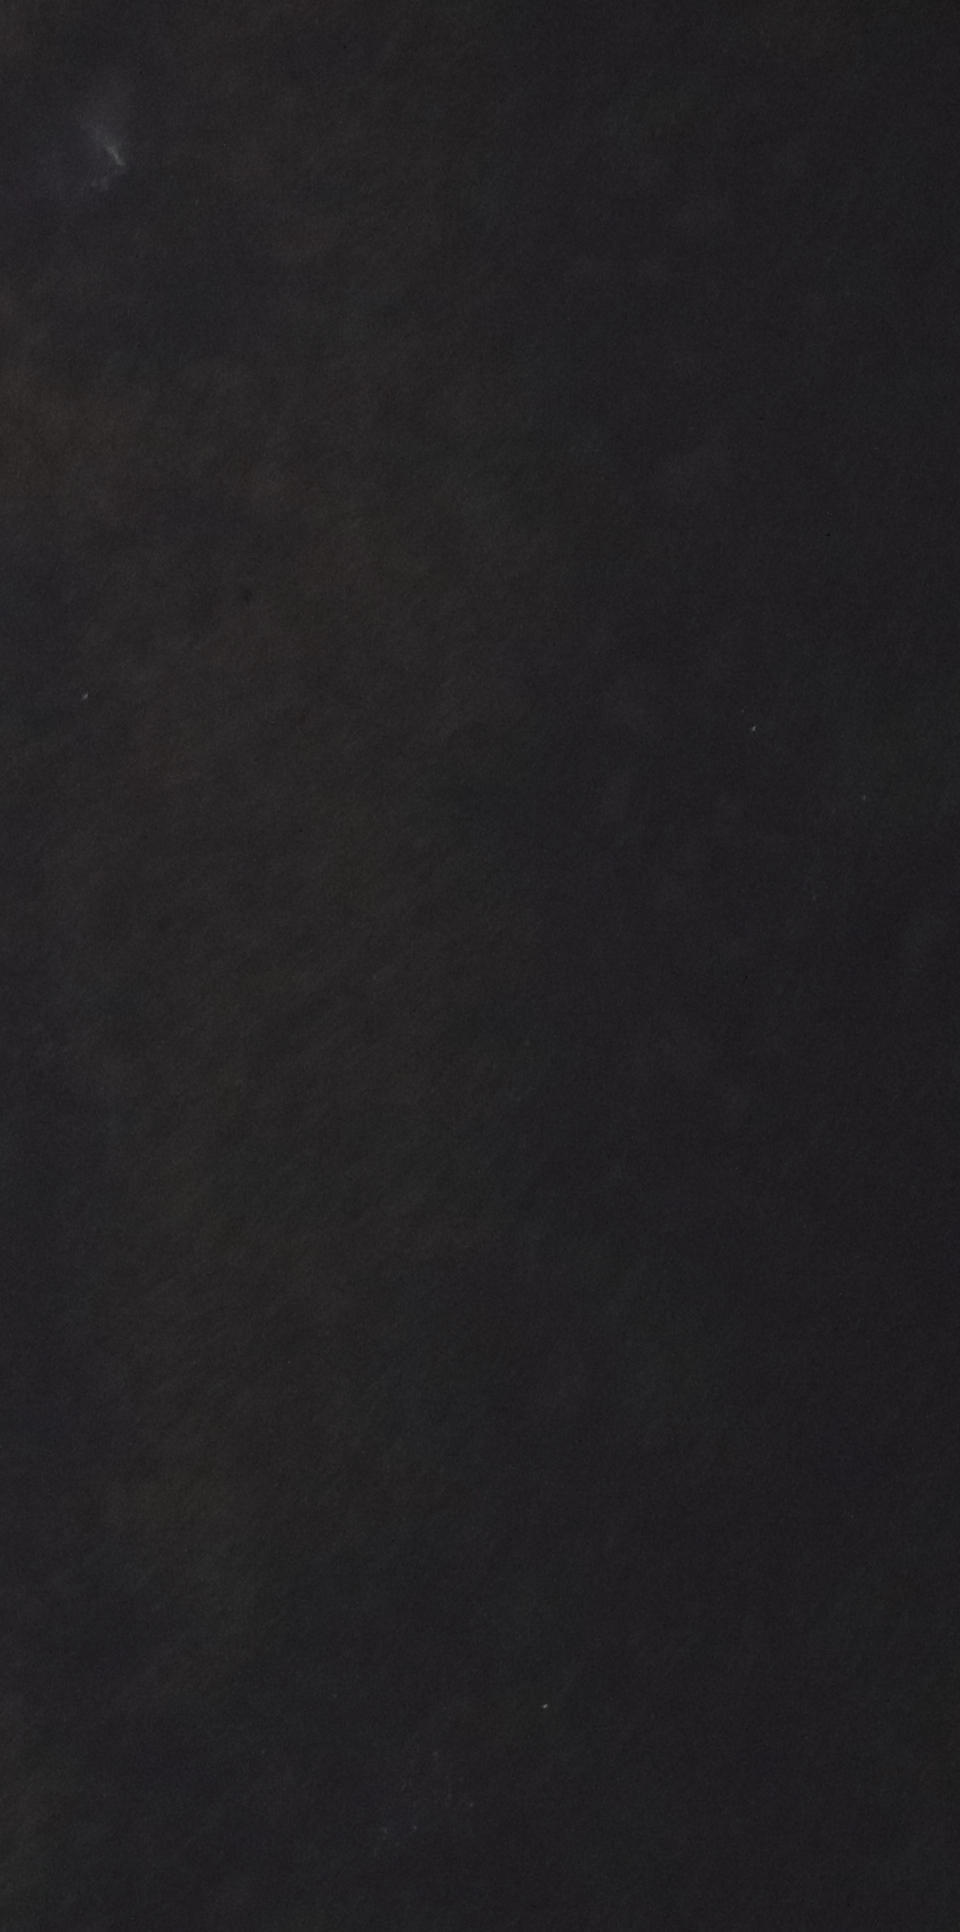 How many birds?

0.